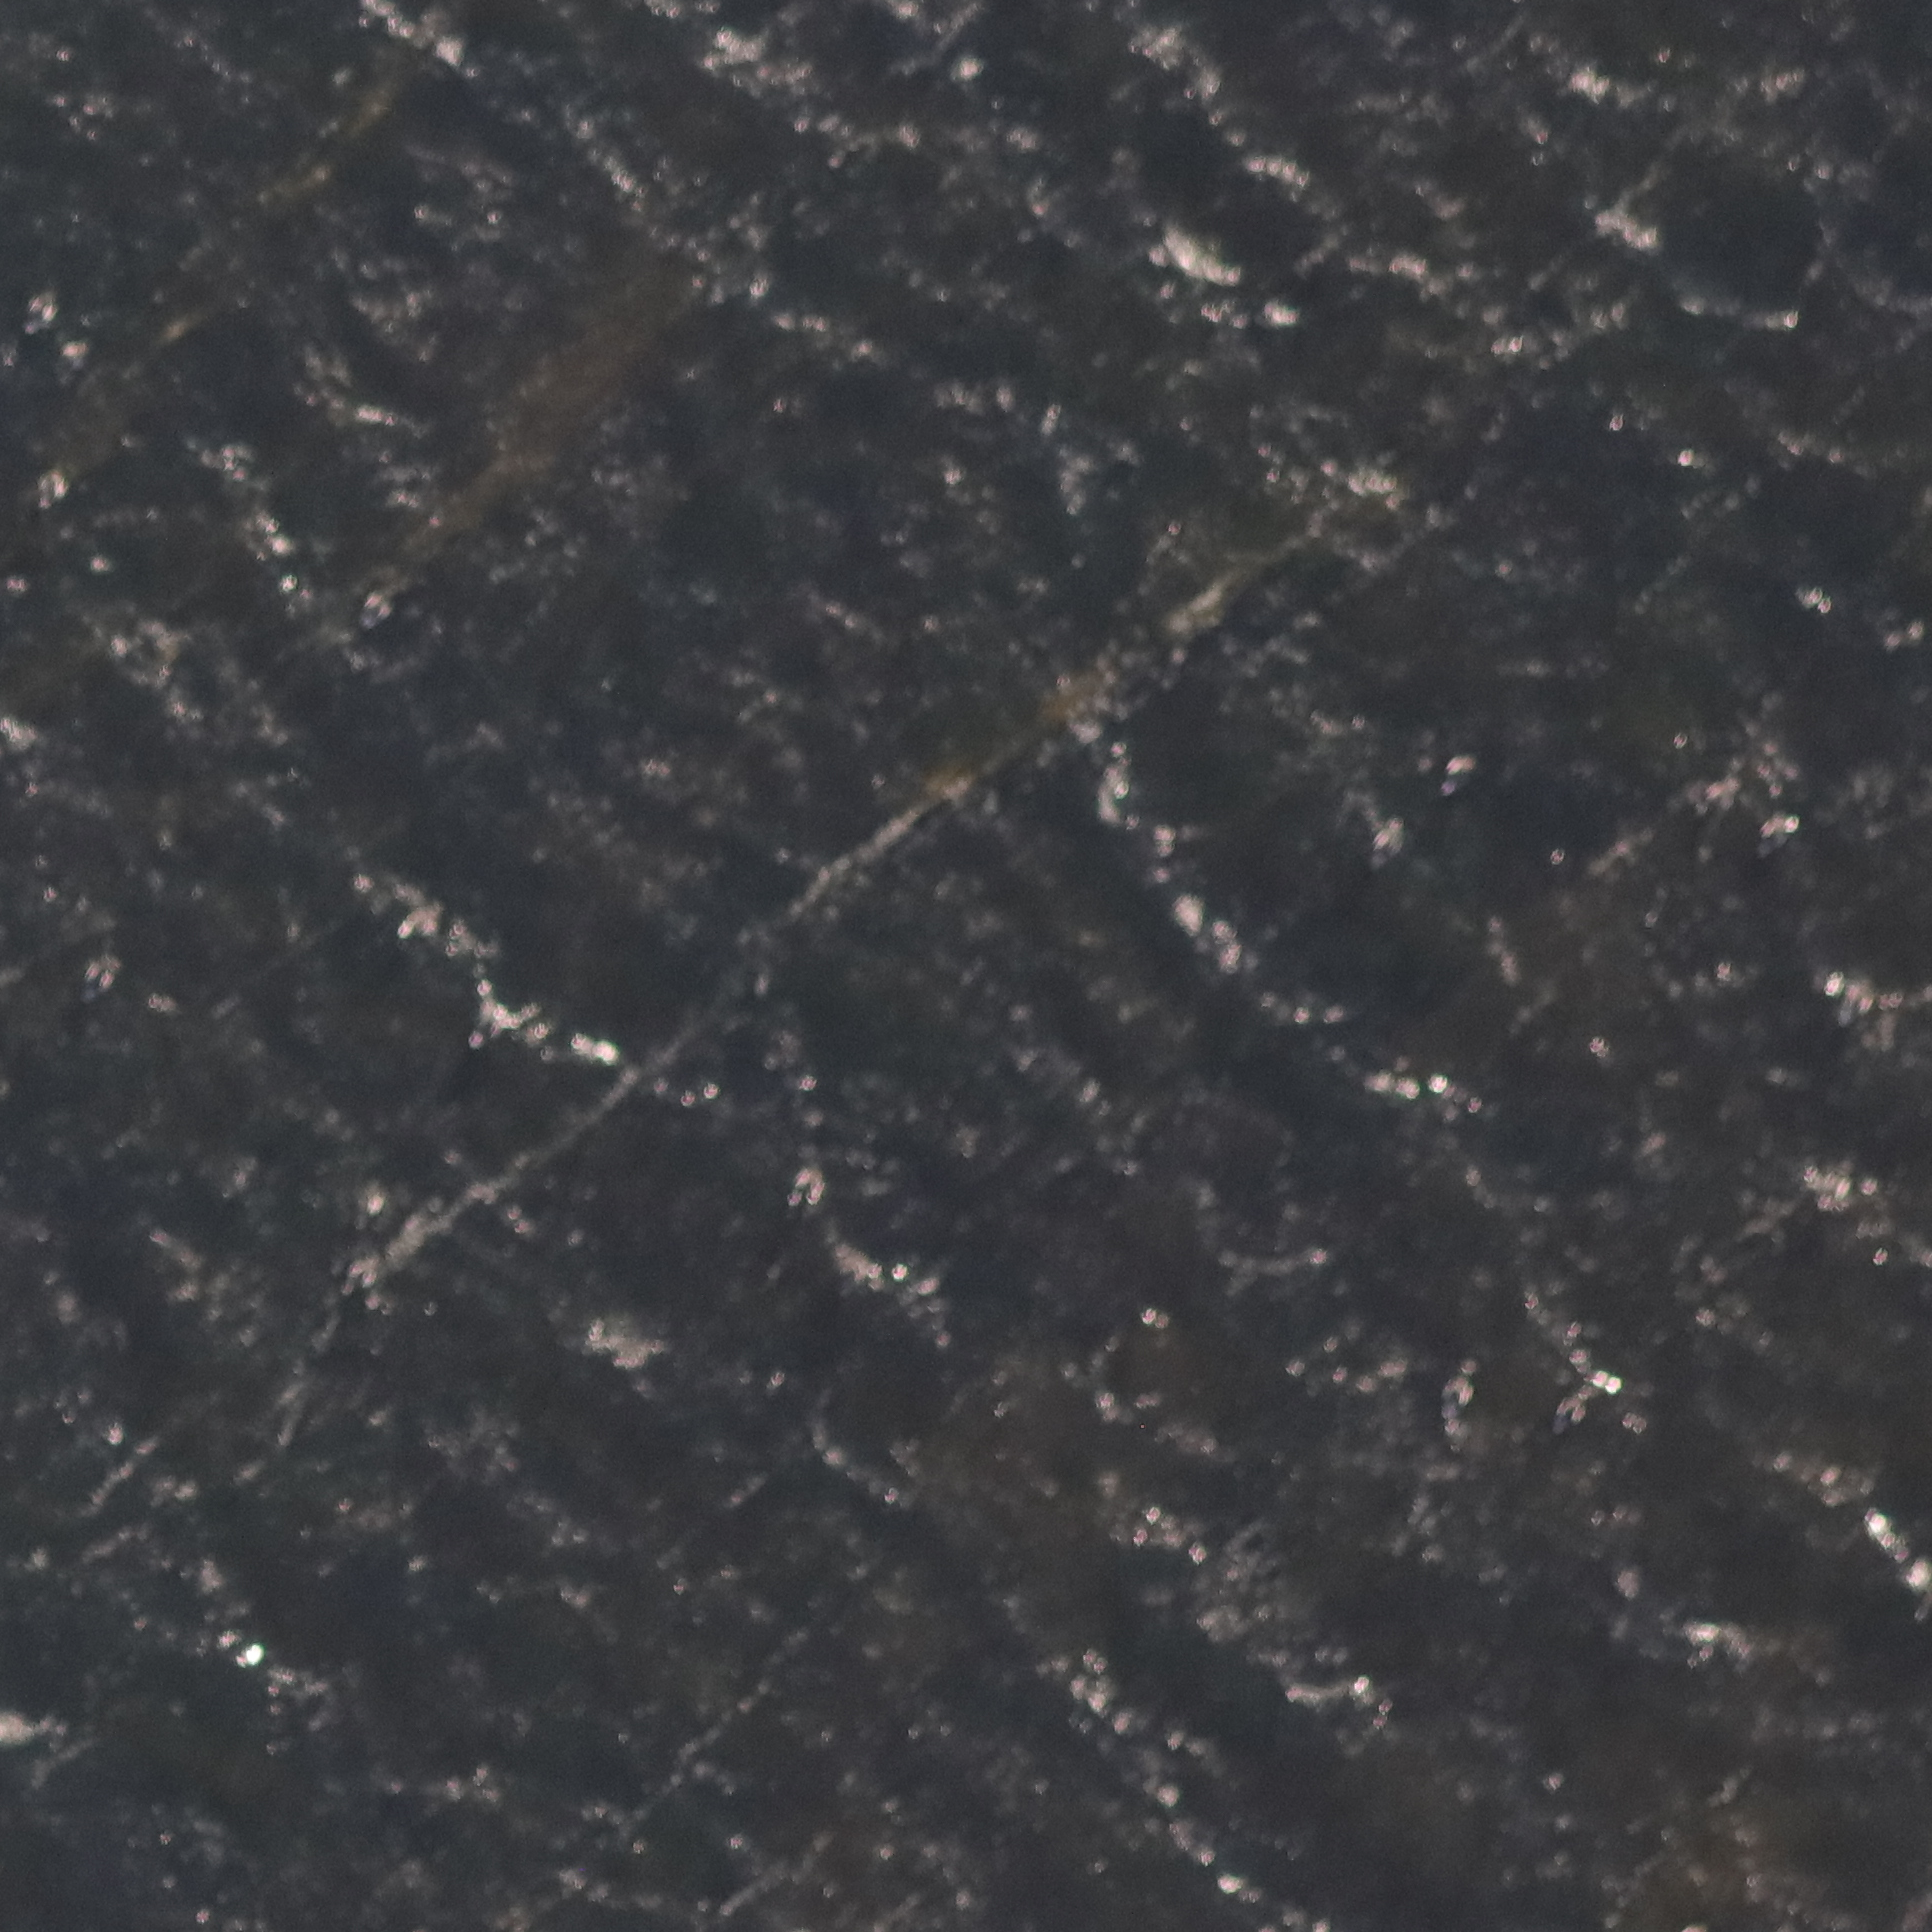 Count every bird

14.